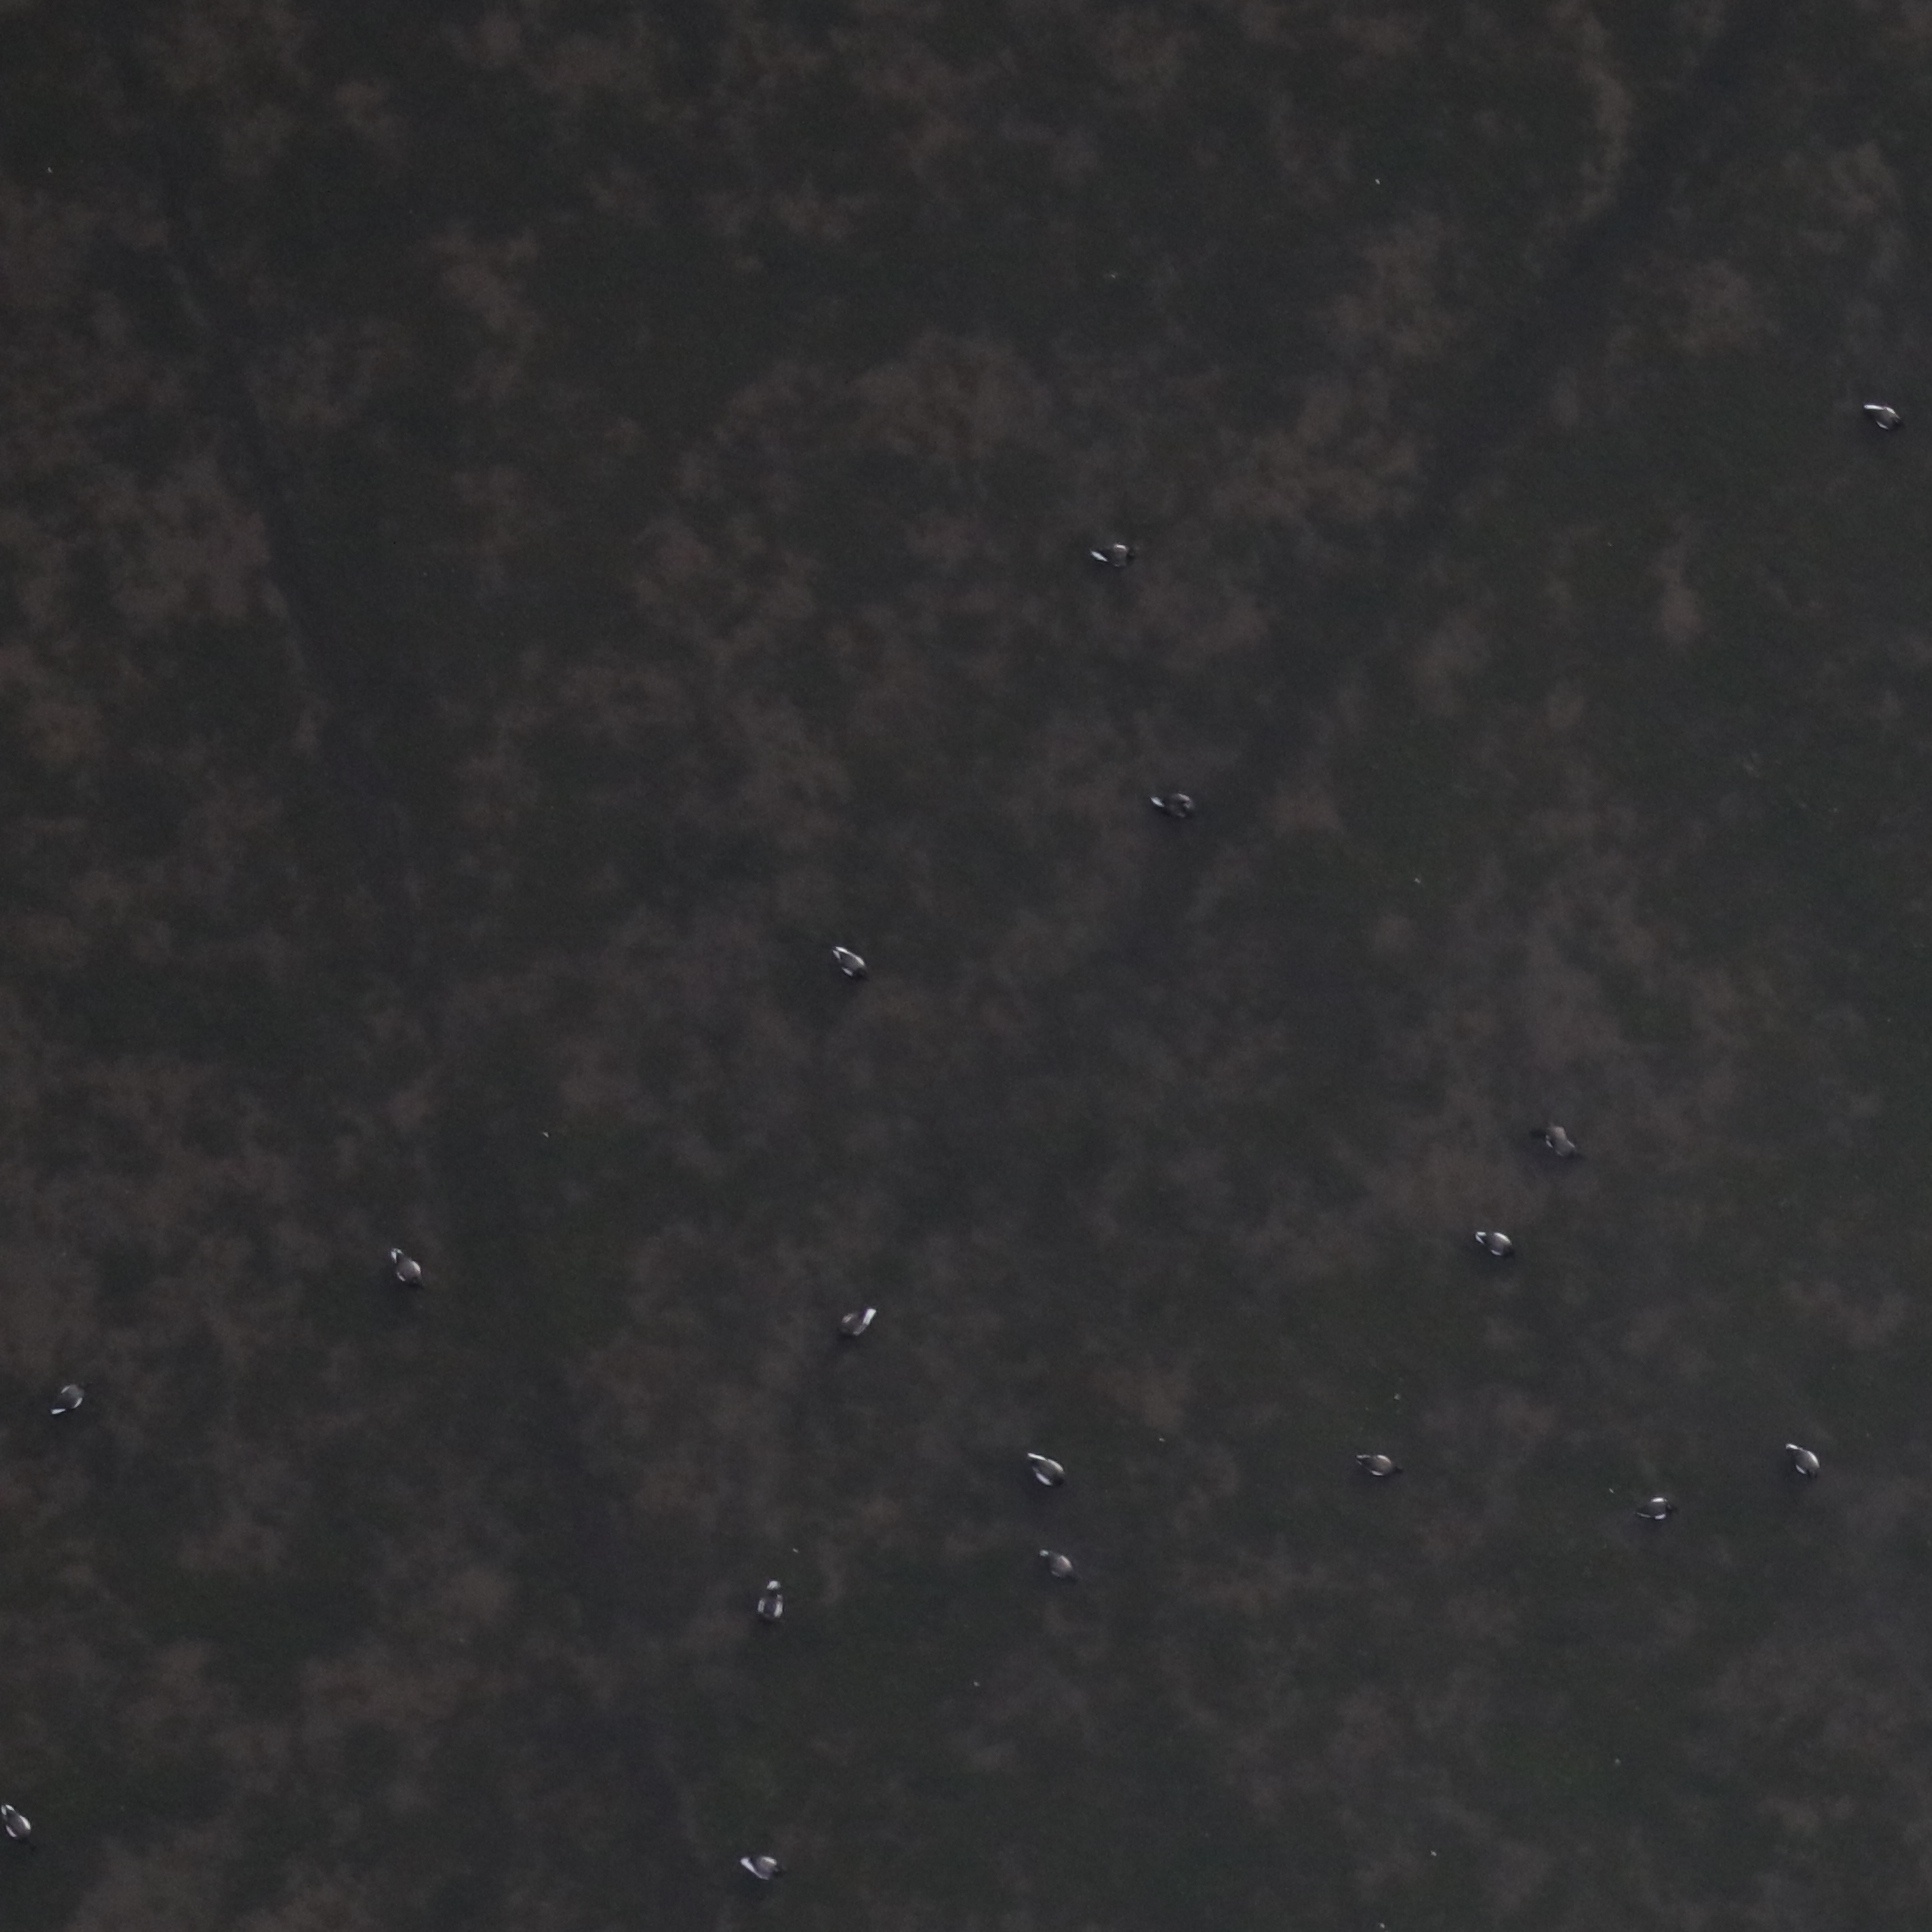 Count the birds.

17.